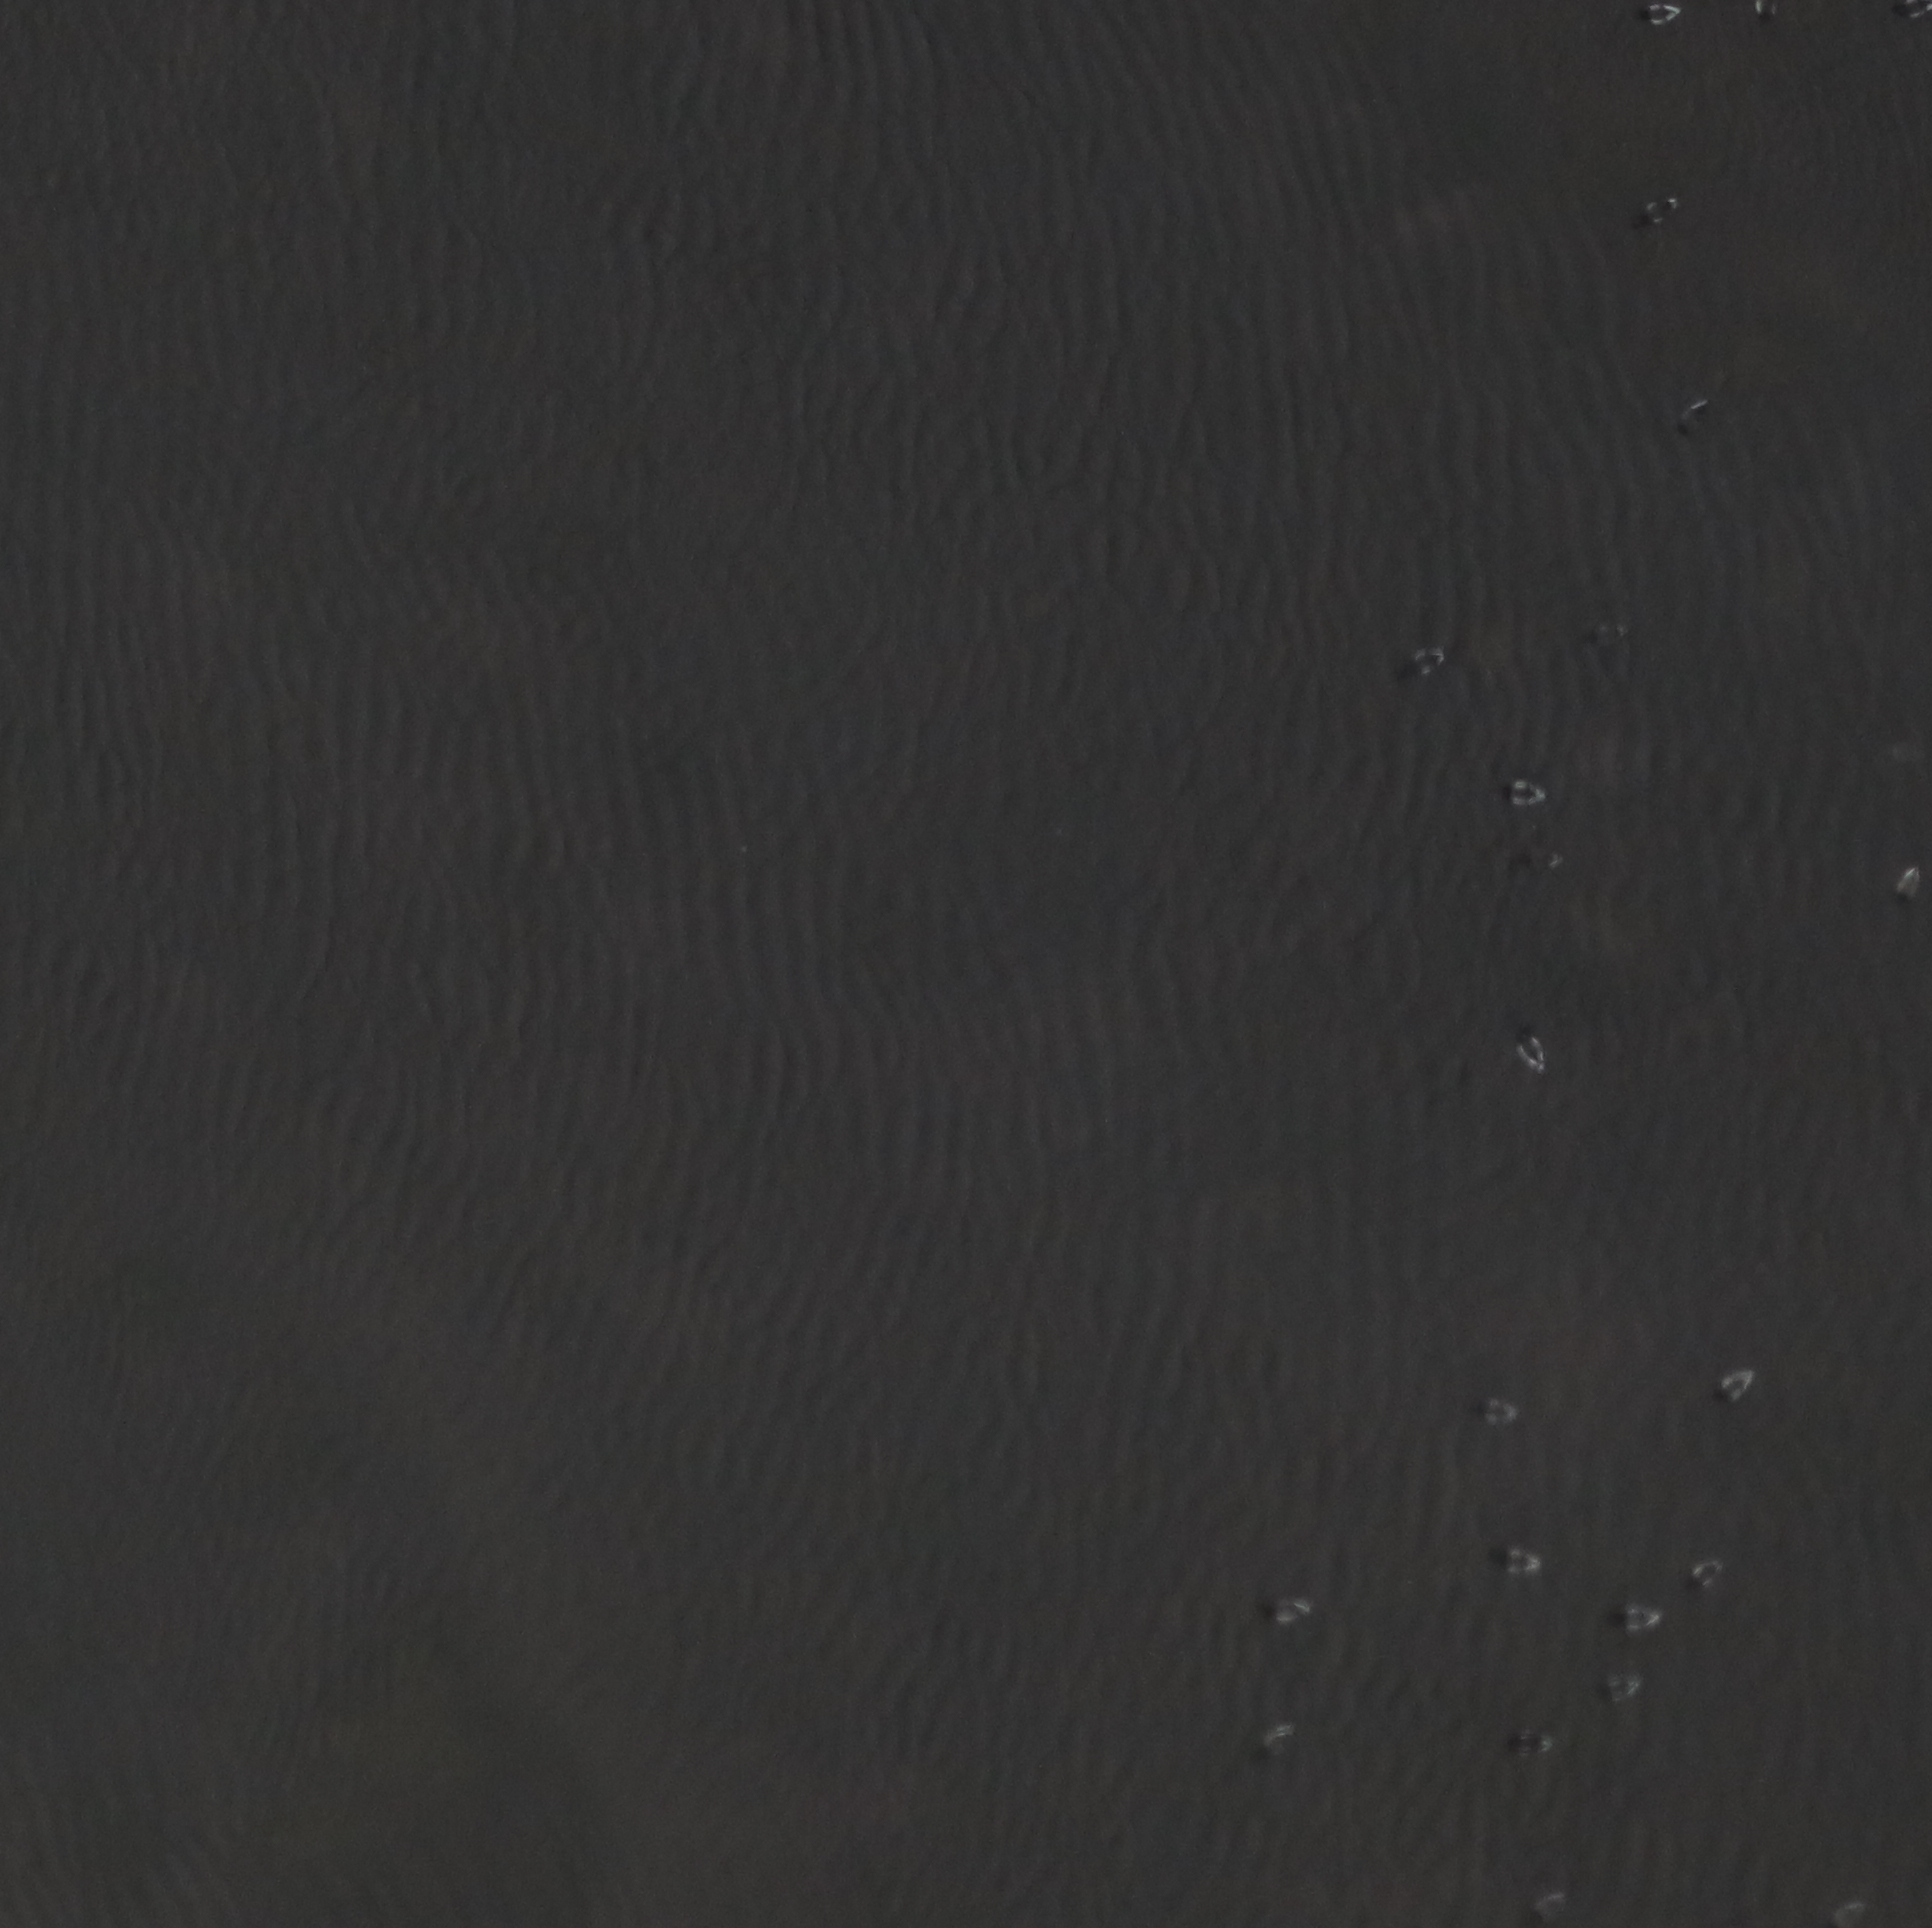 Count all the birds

22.